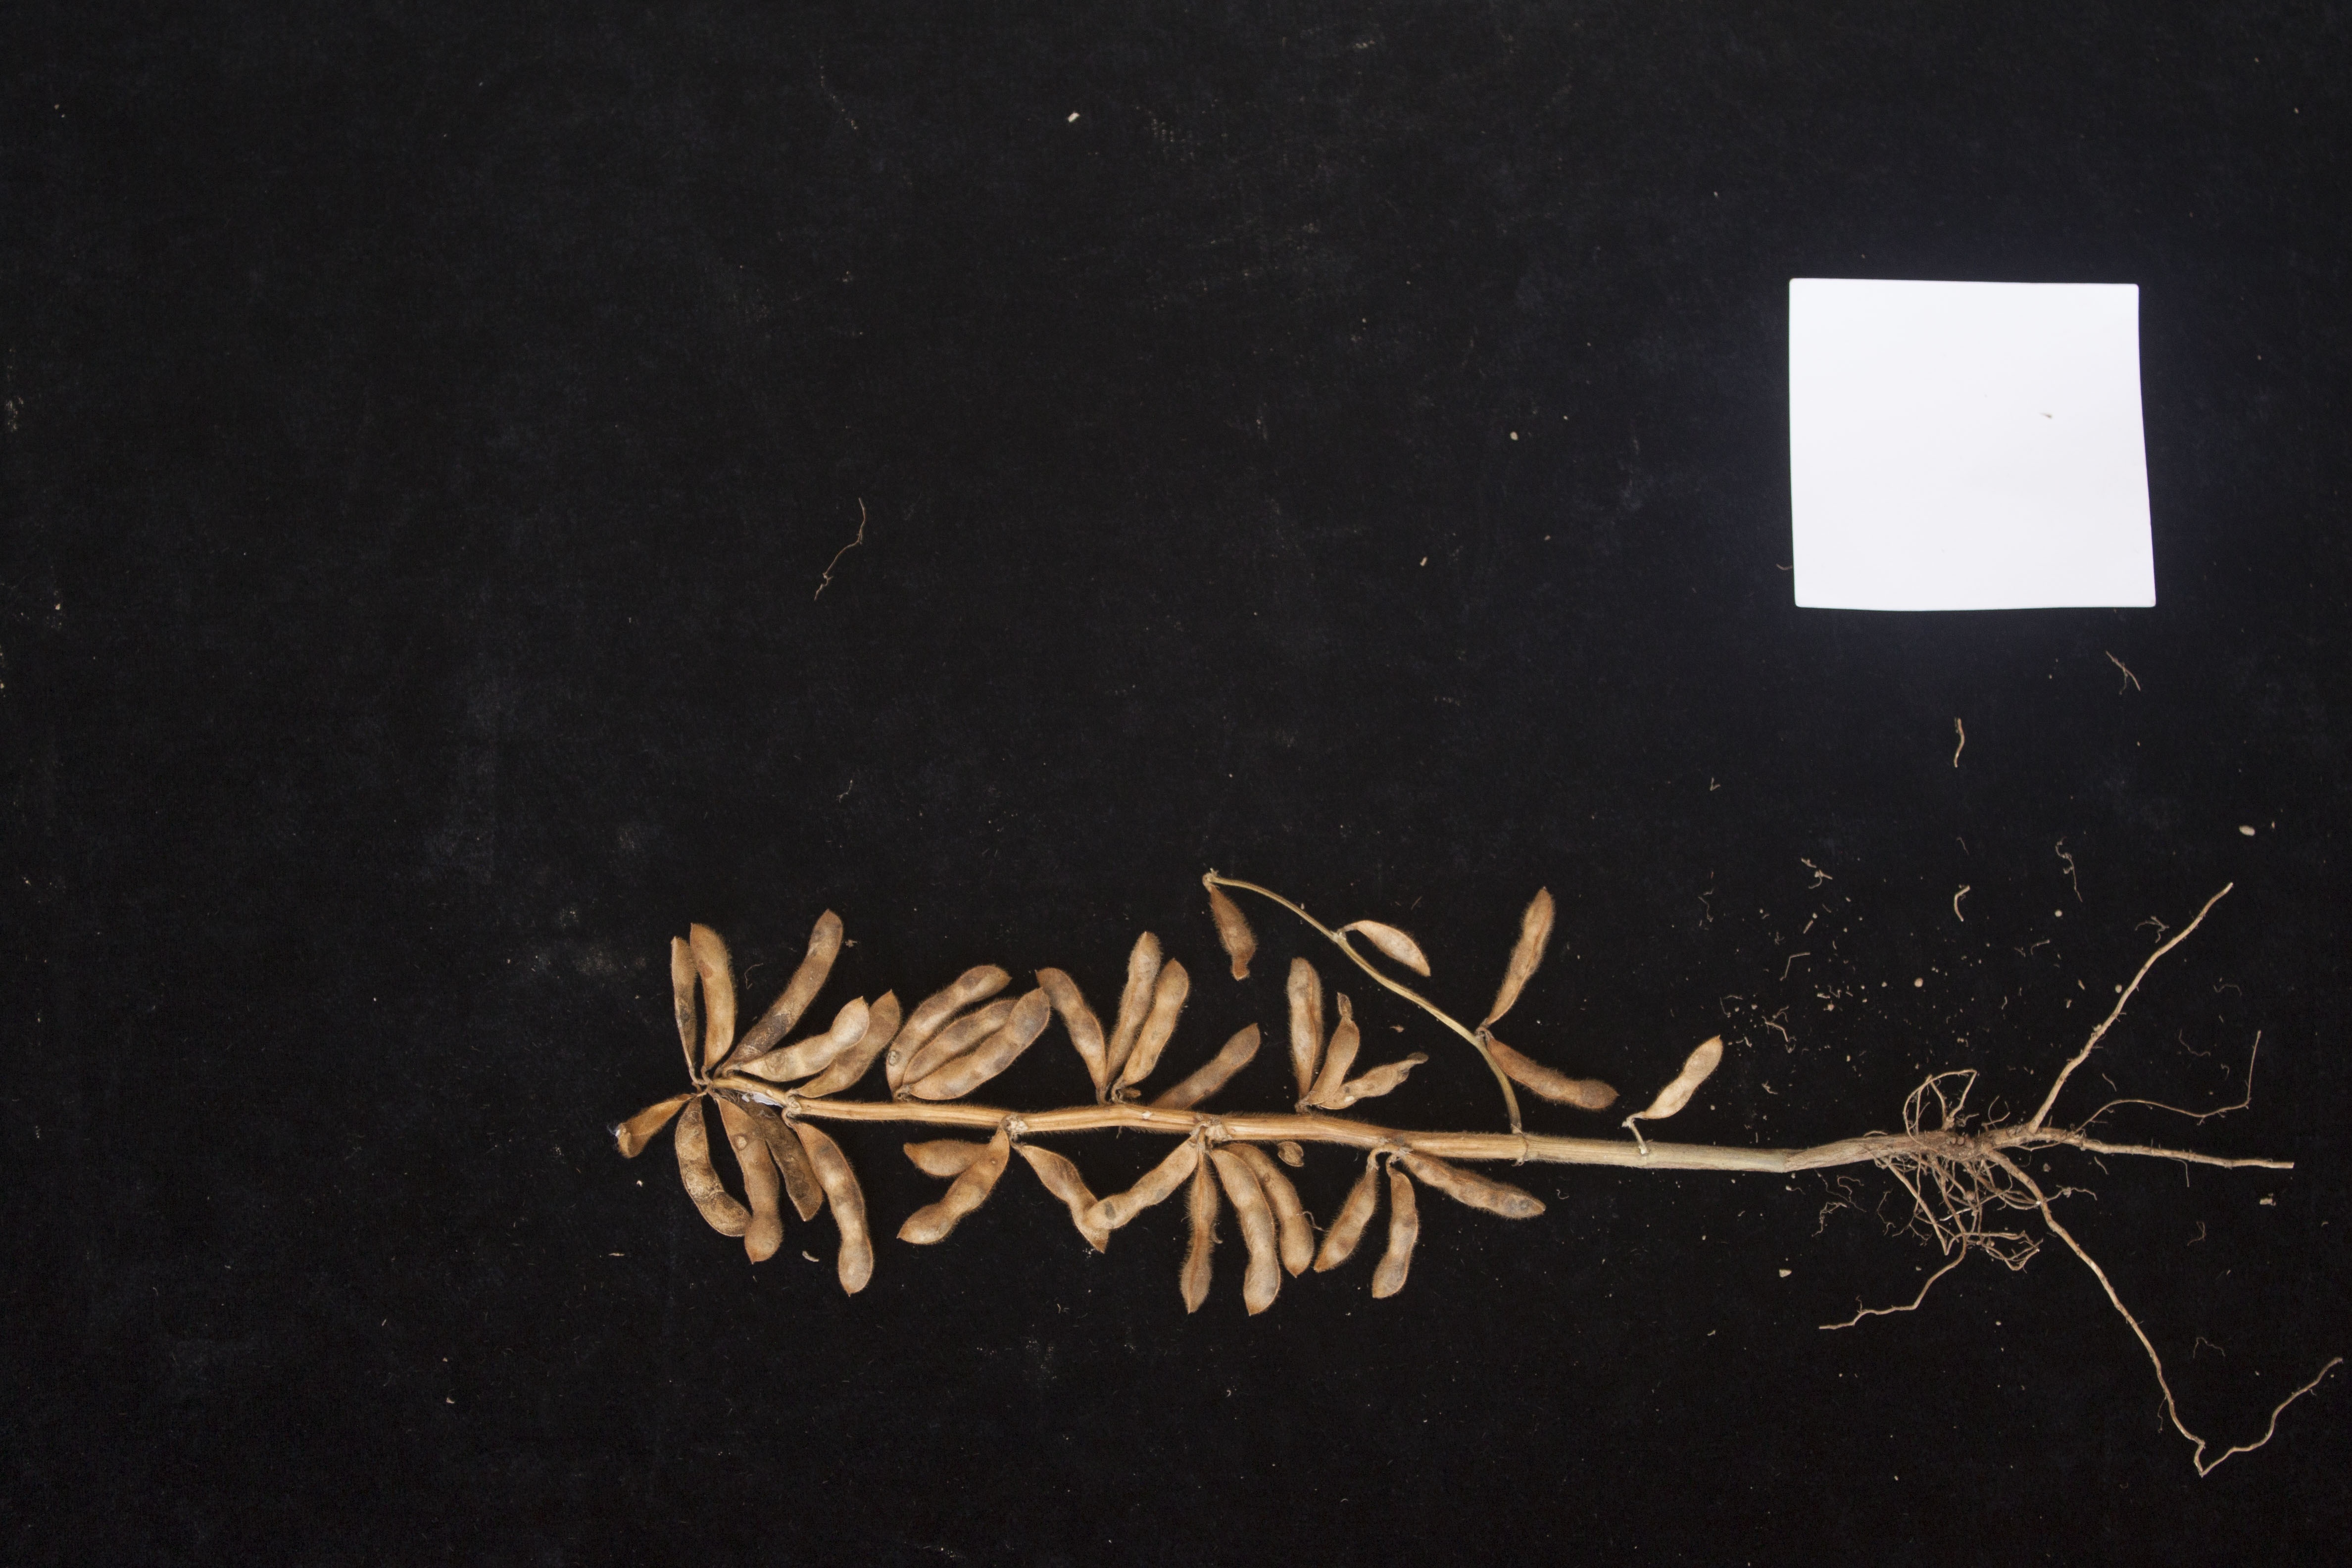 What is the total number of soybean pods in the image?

35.